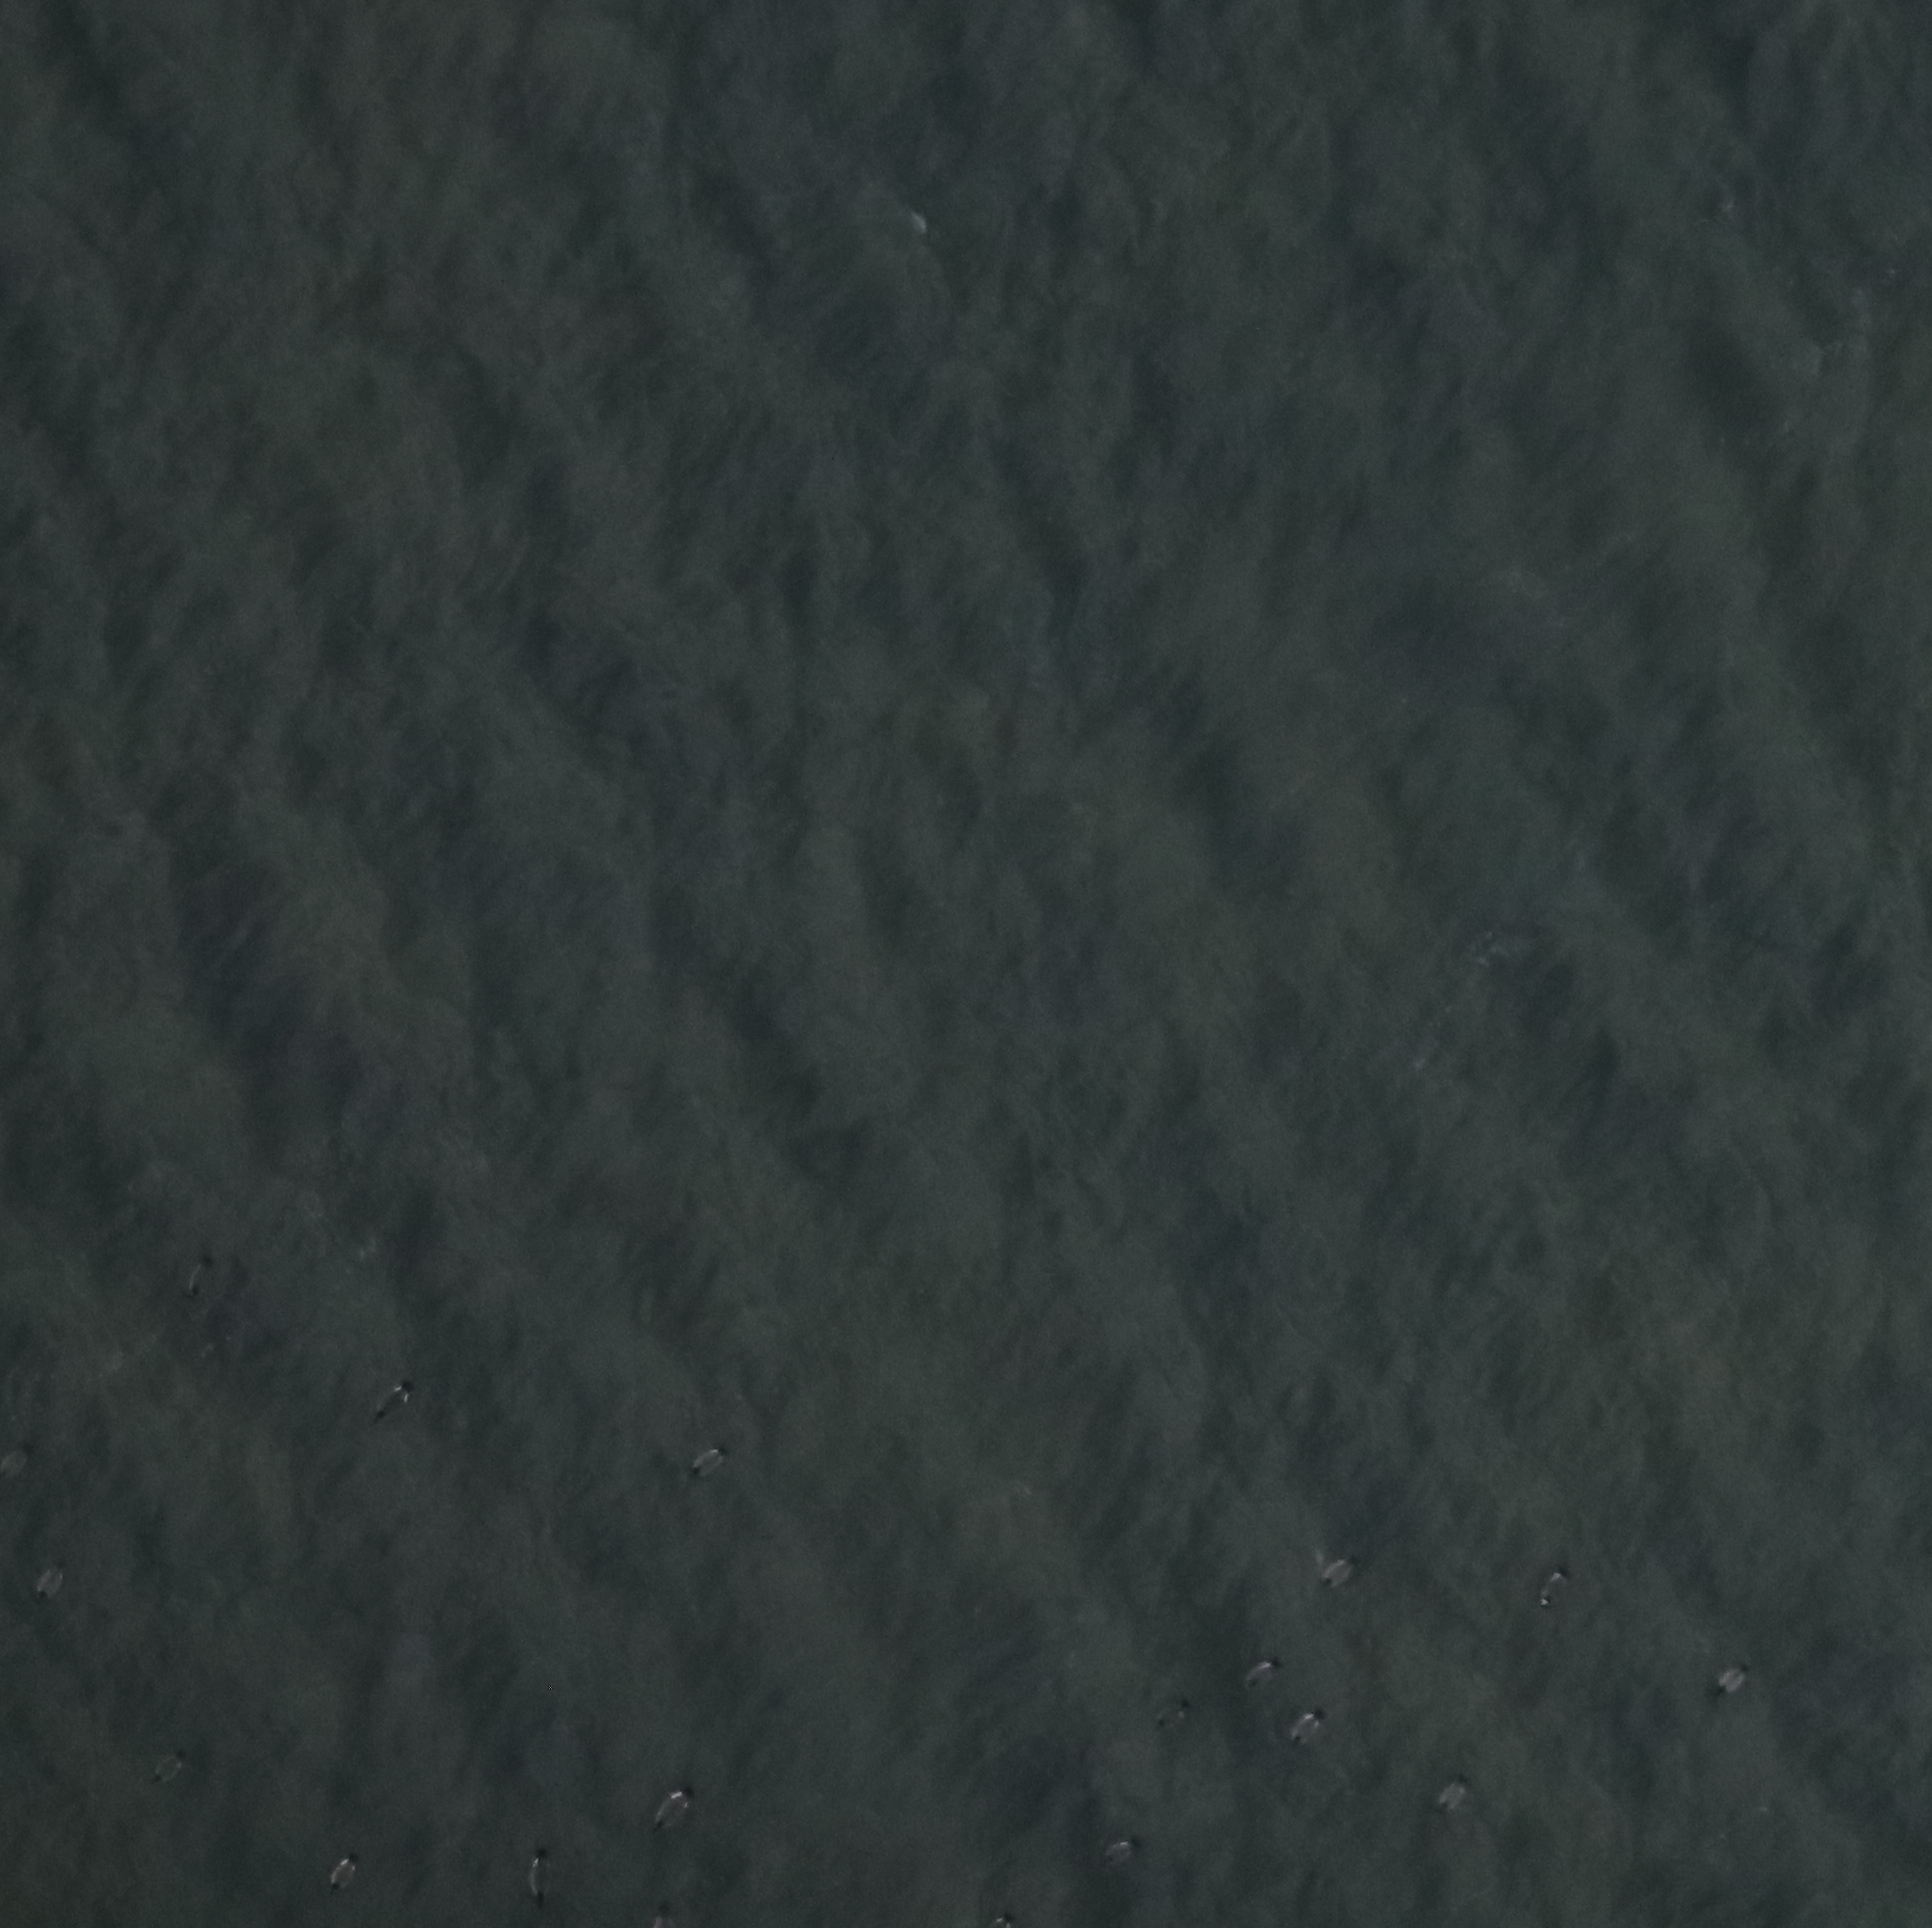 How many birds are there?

17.